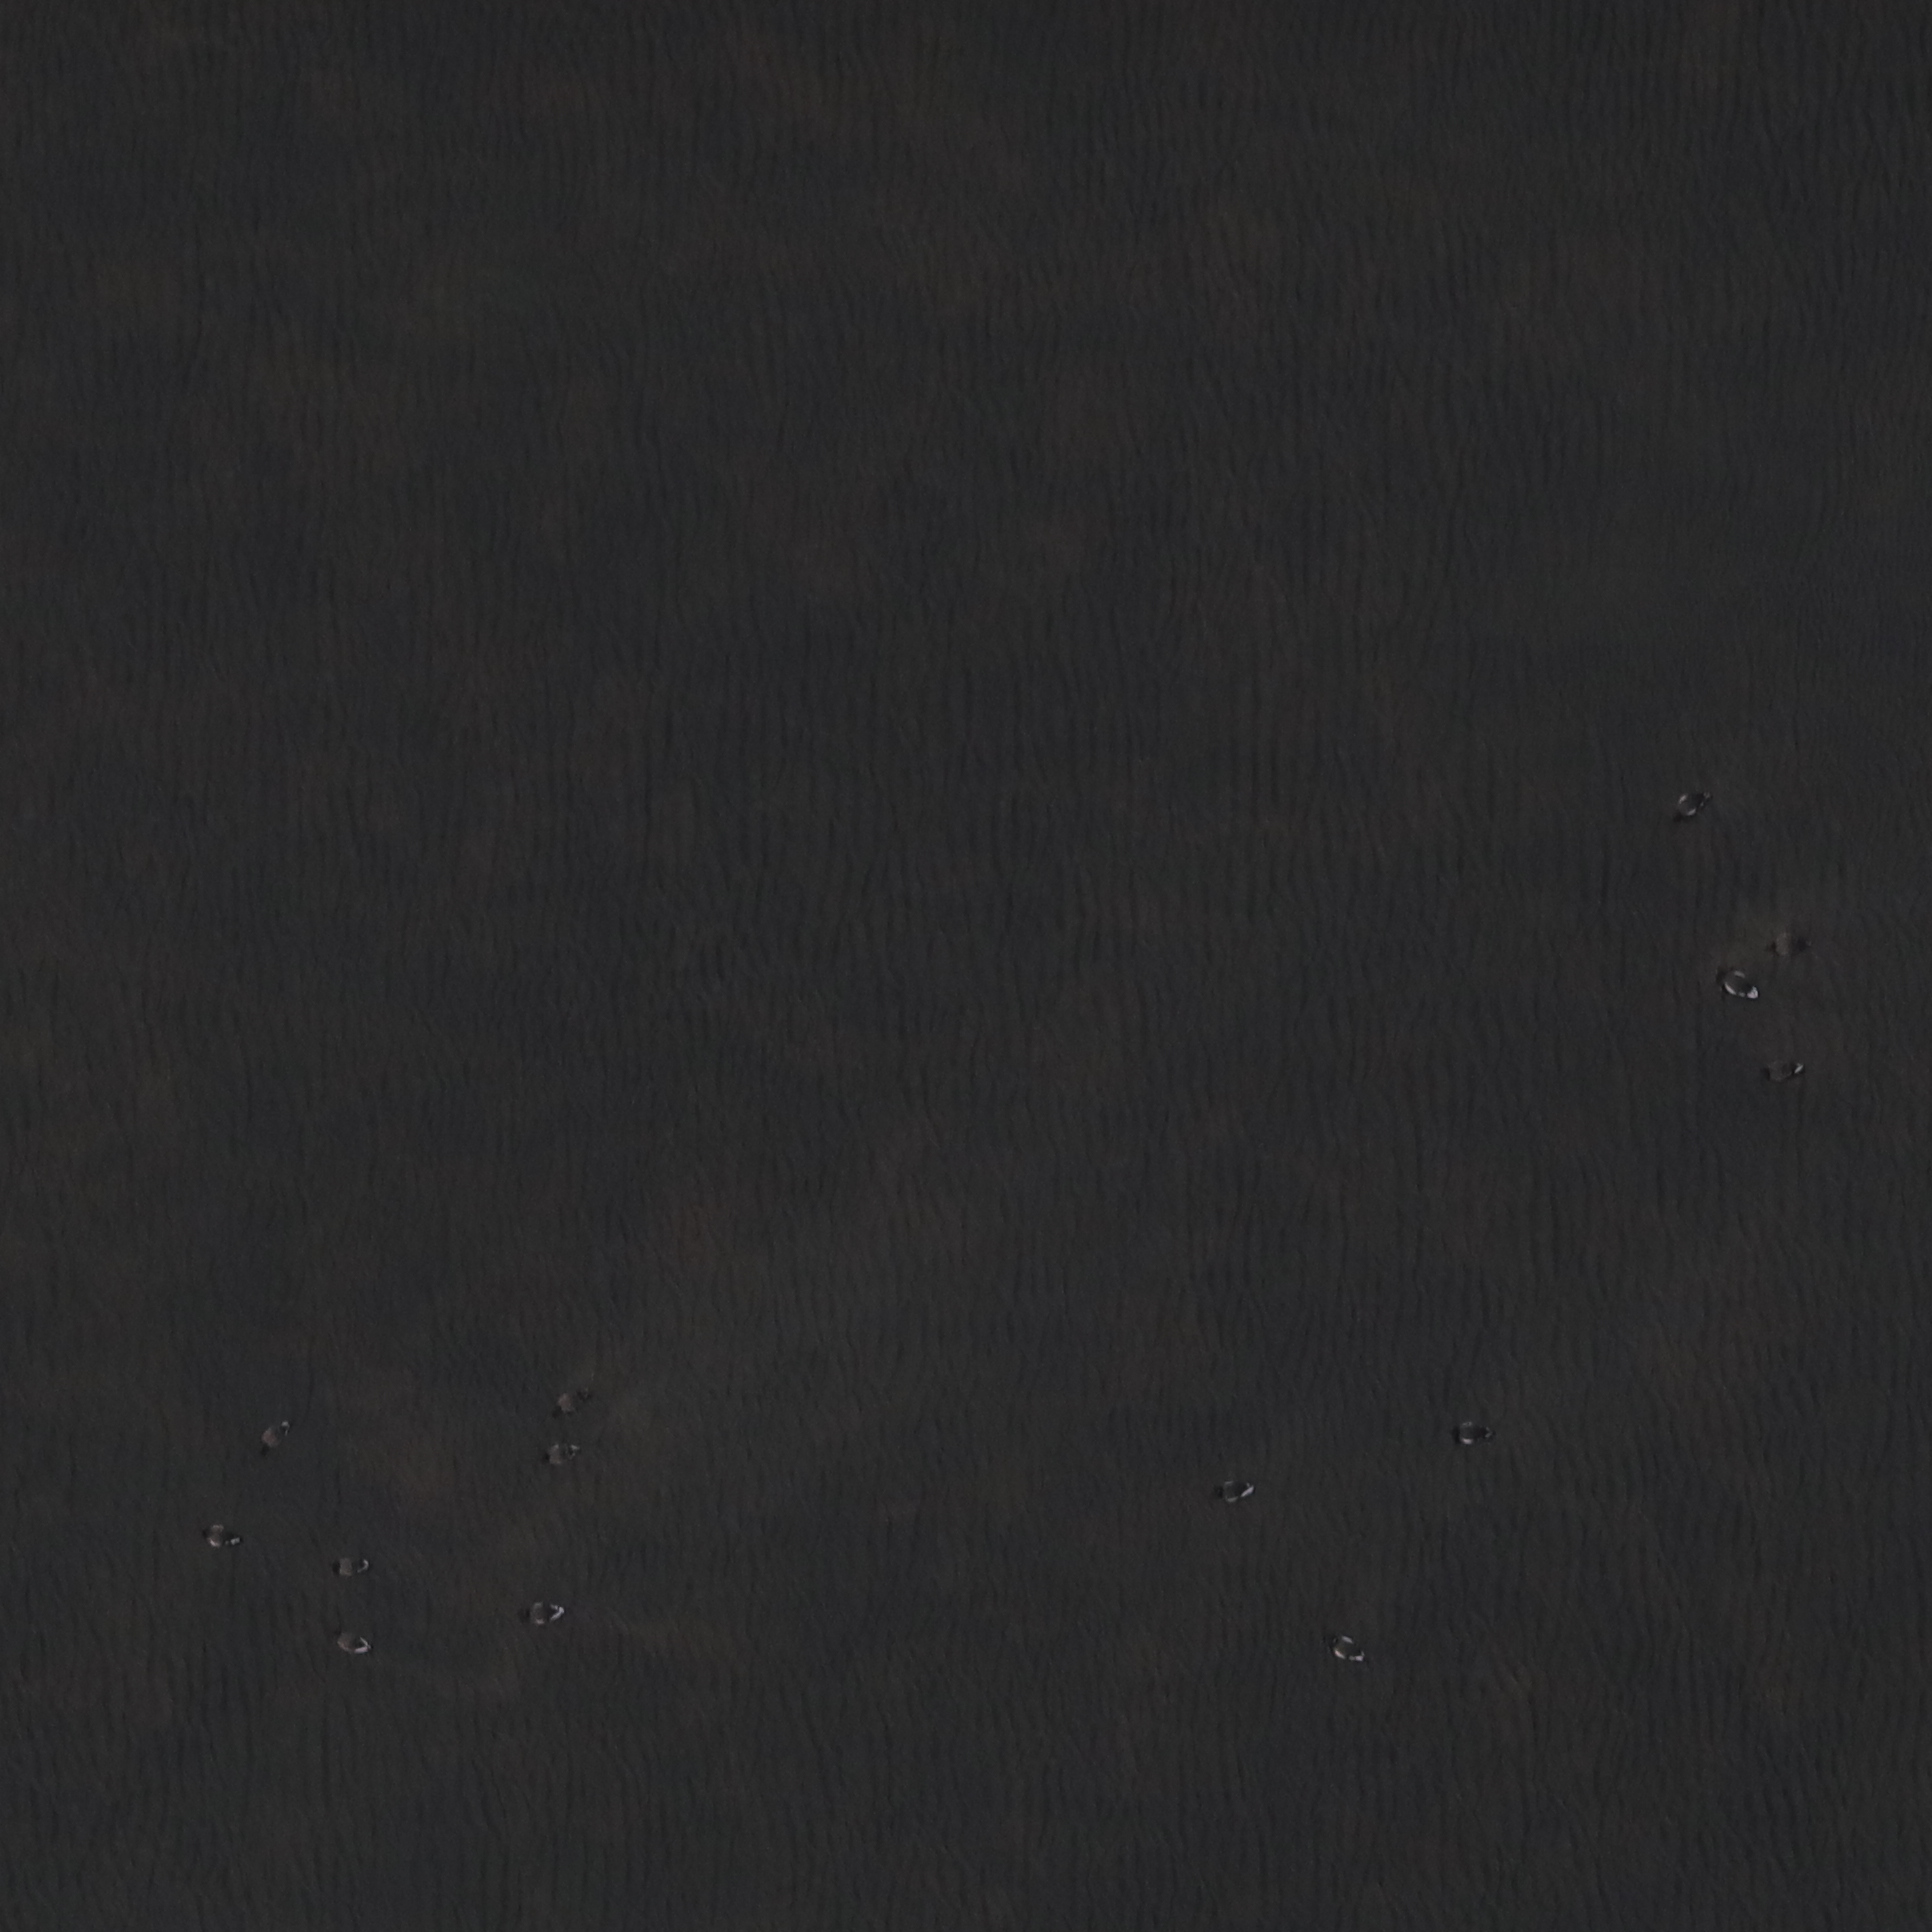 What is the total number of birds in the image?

14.